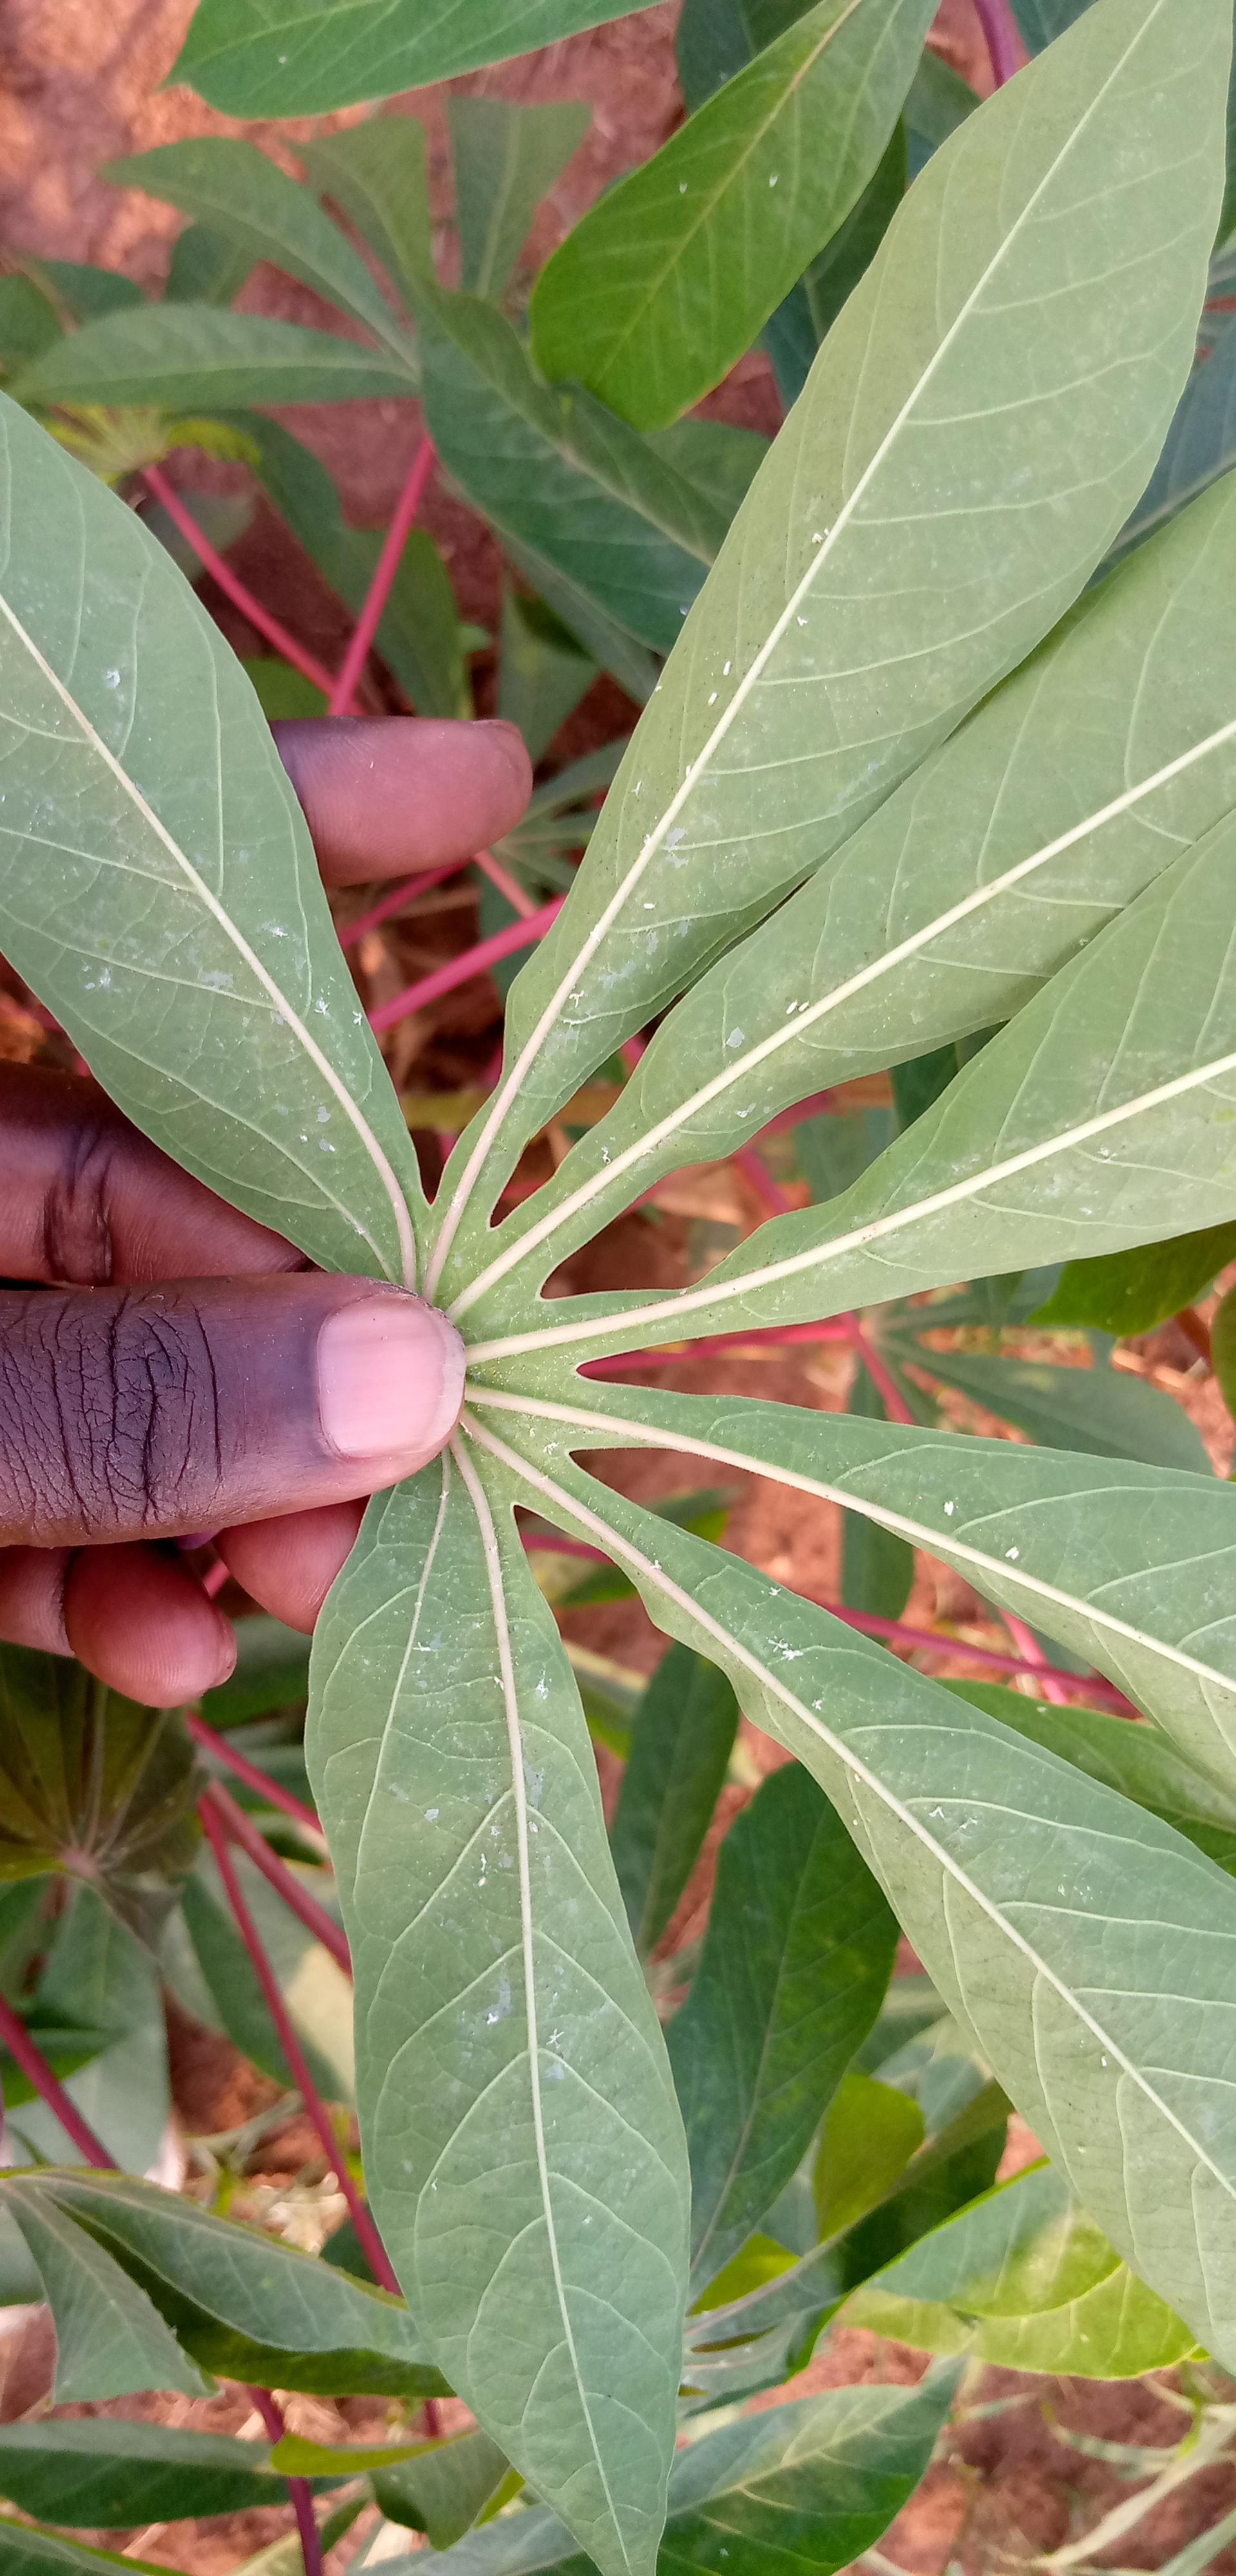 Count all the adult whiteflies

24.